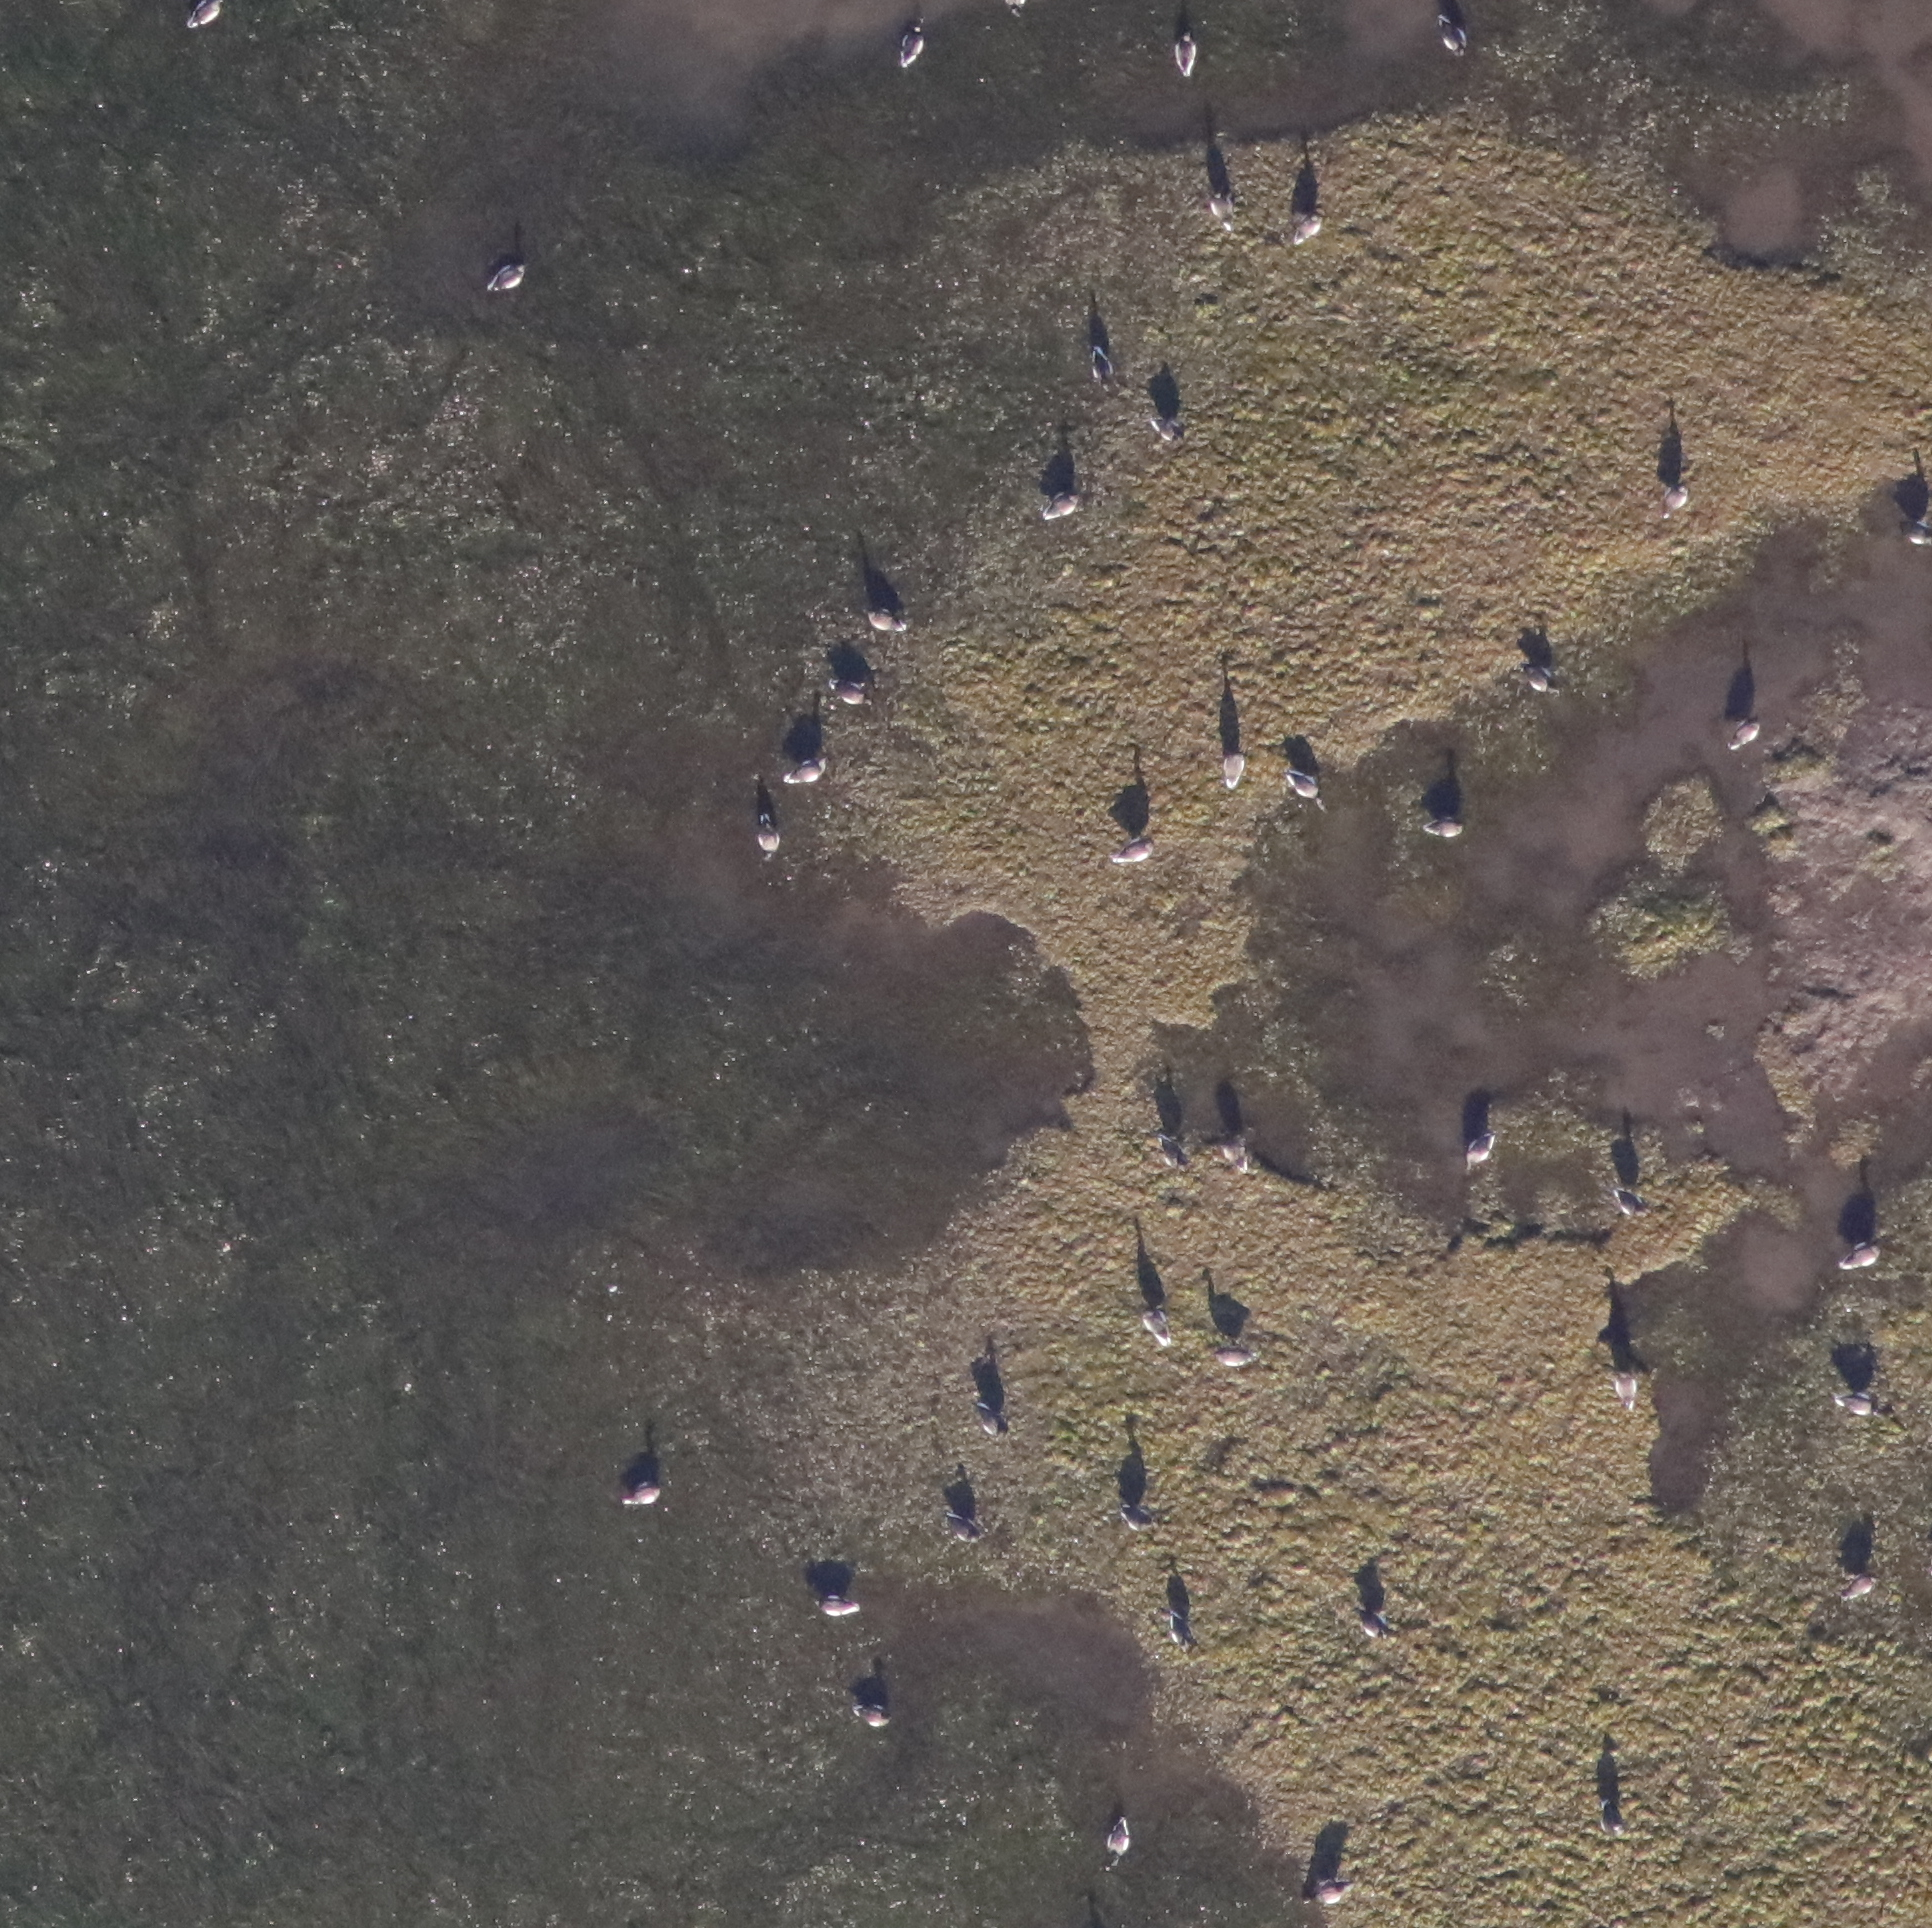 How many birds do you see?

43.